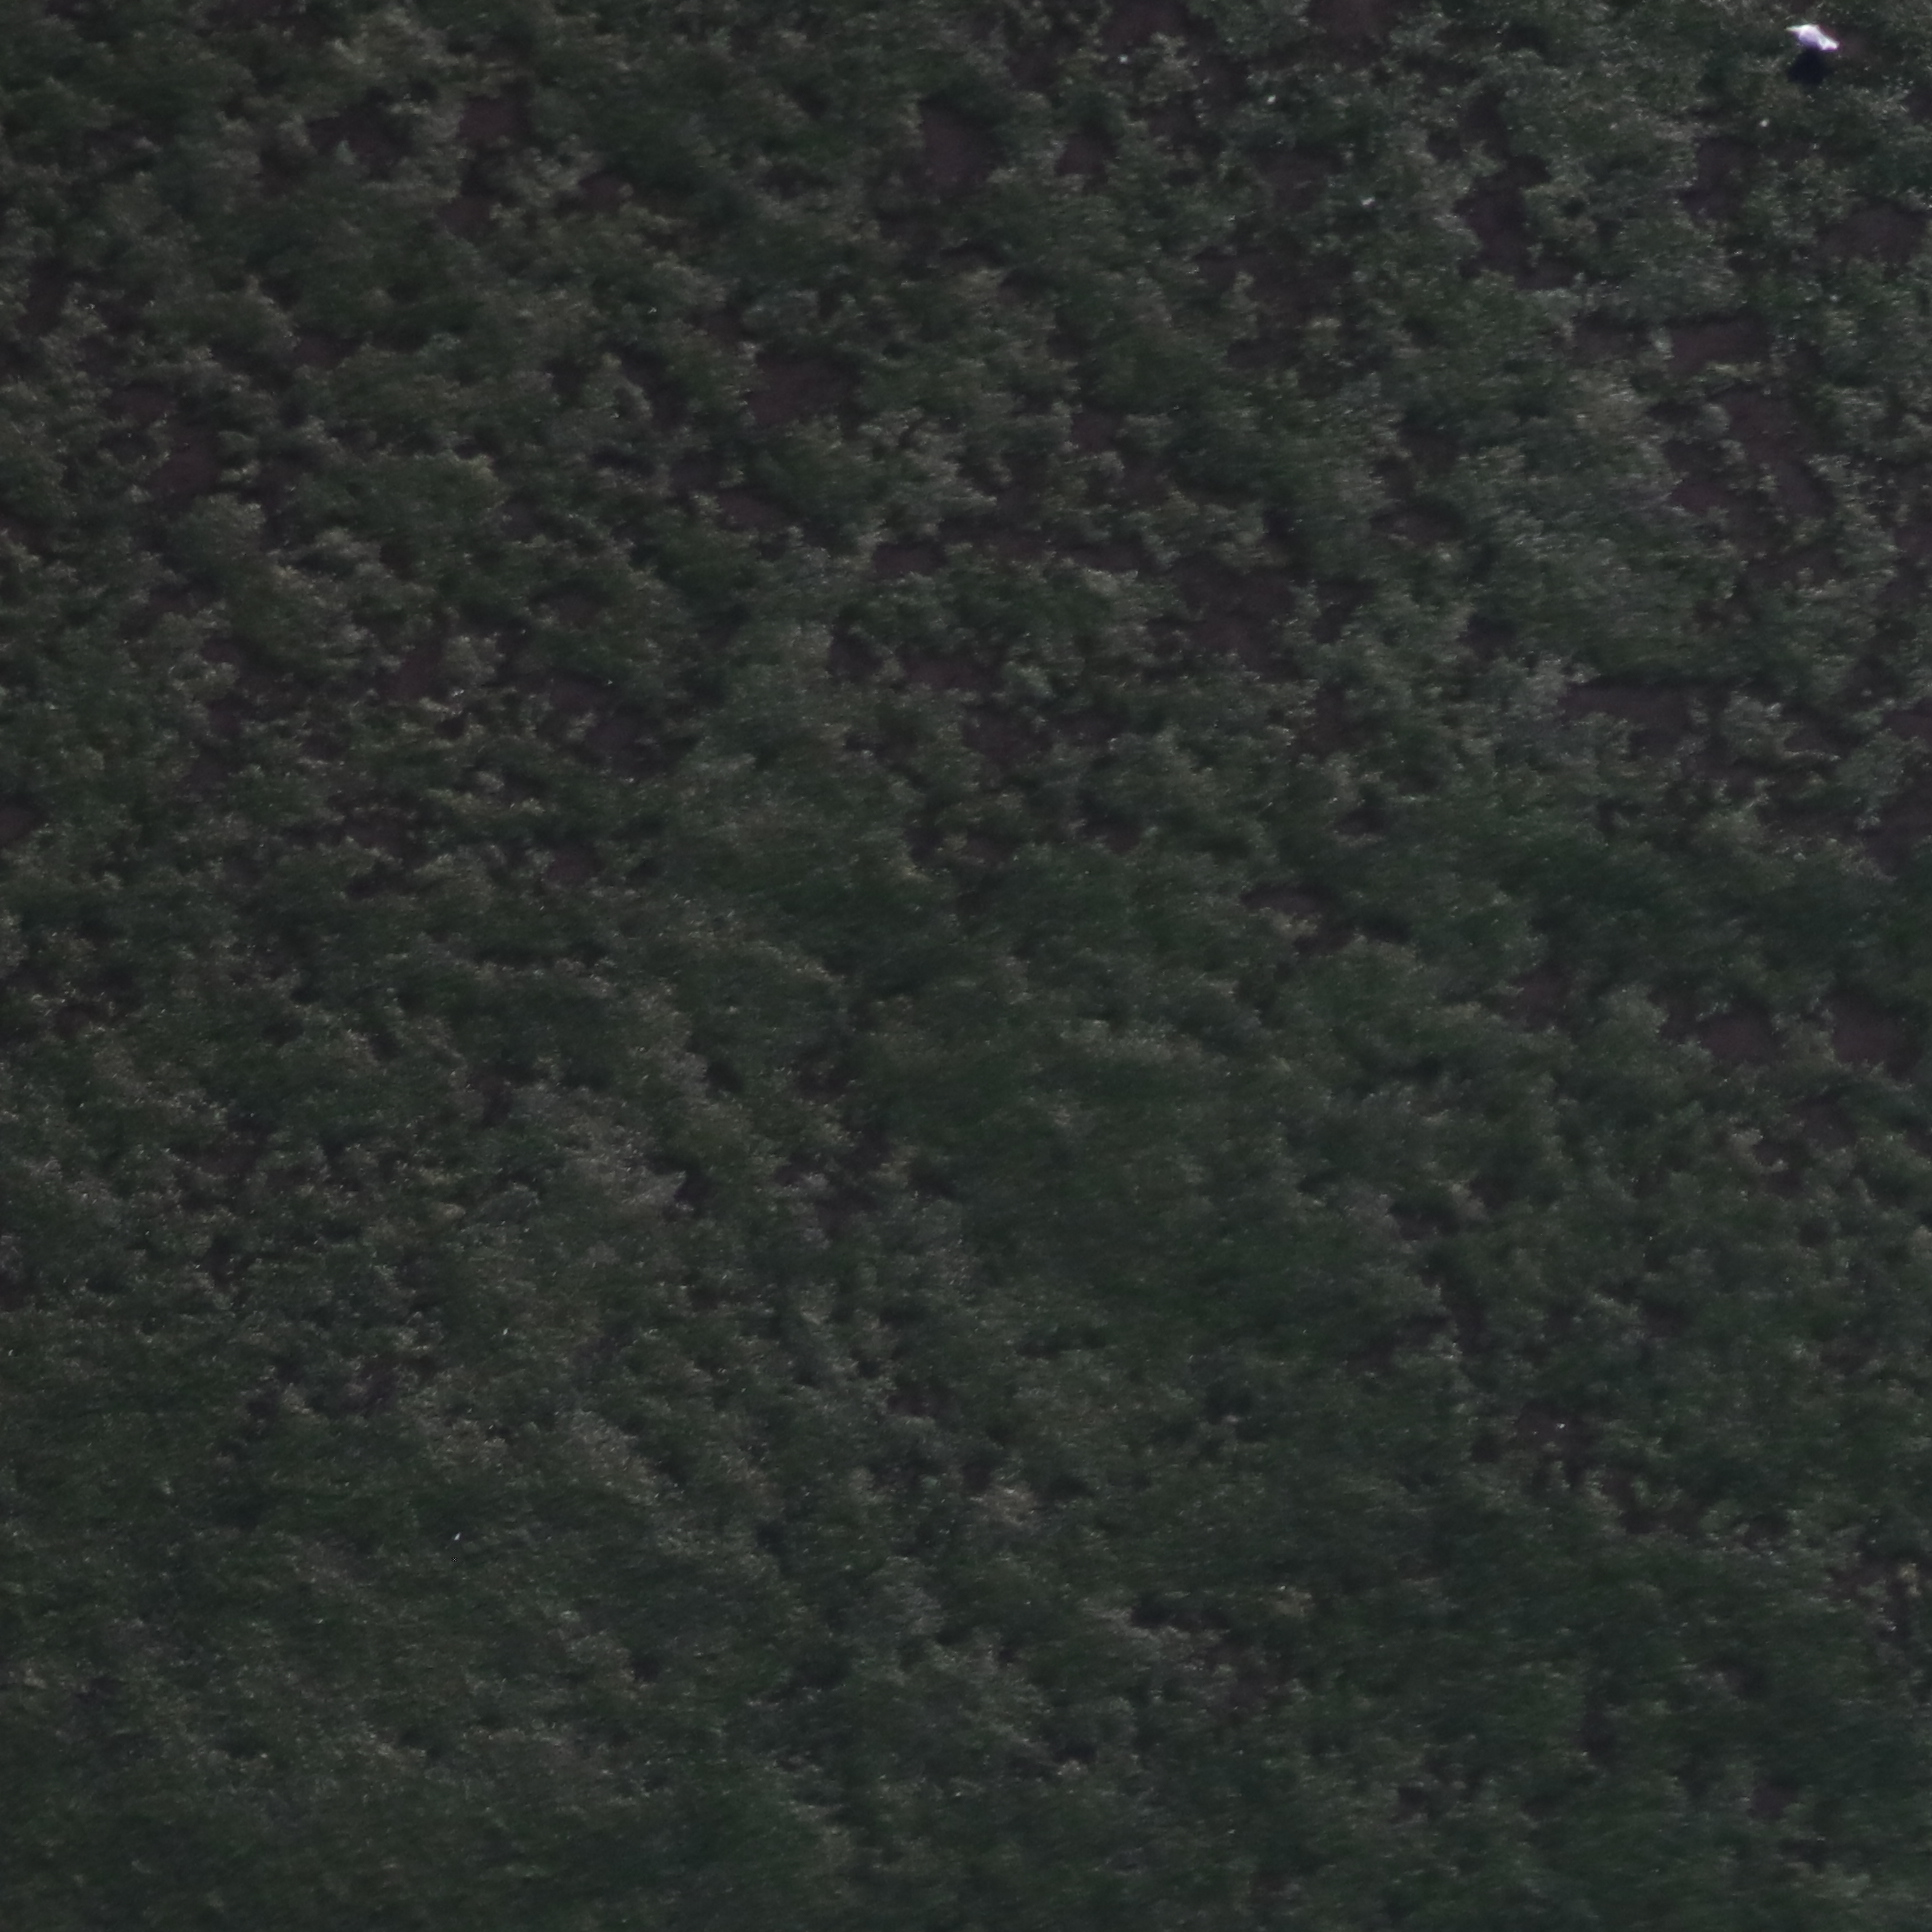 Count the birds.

1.